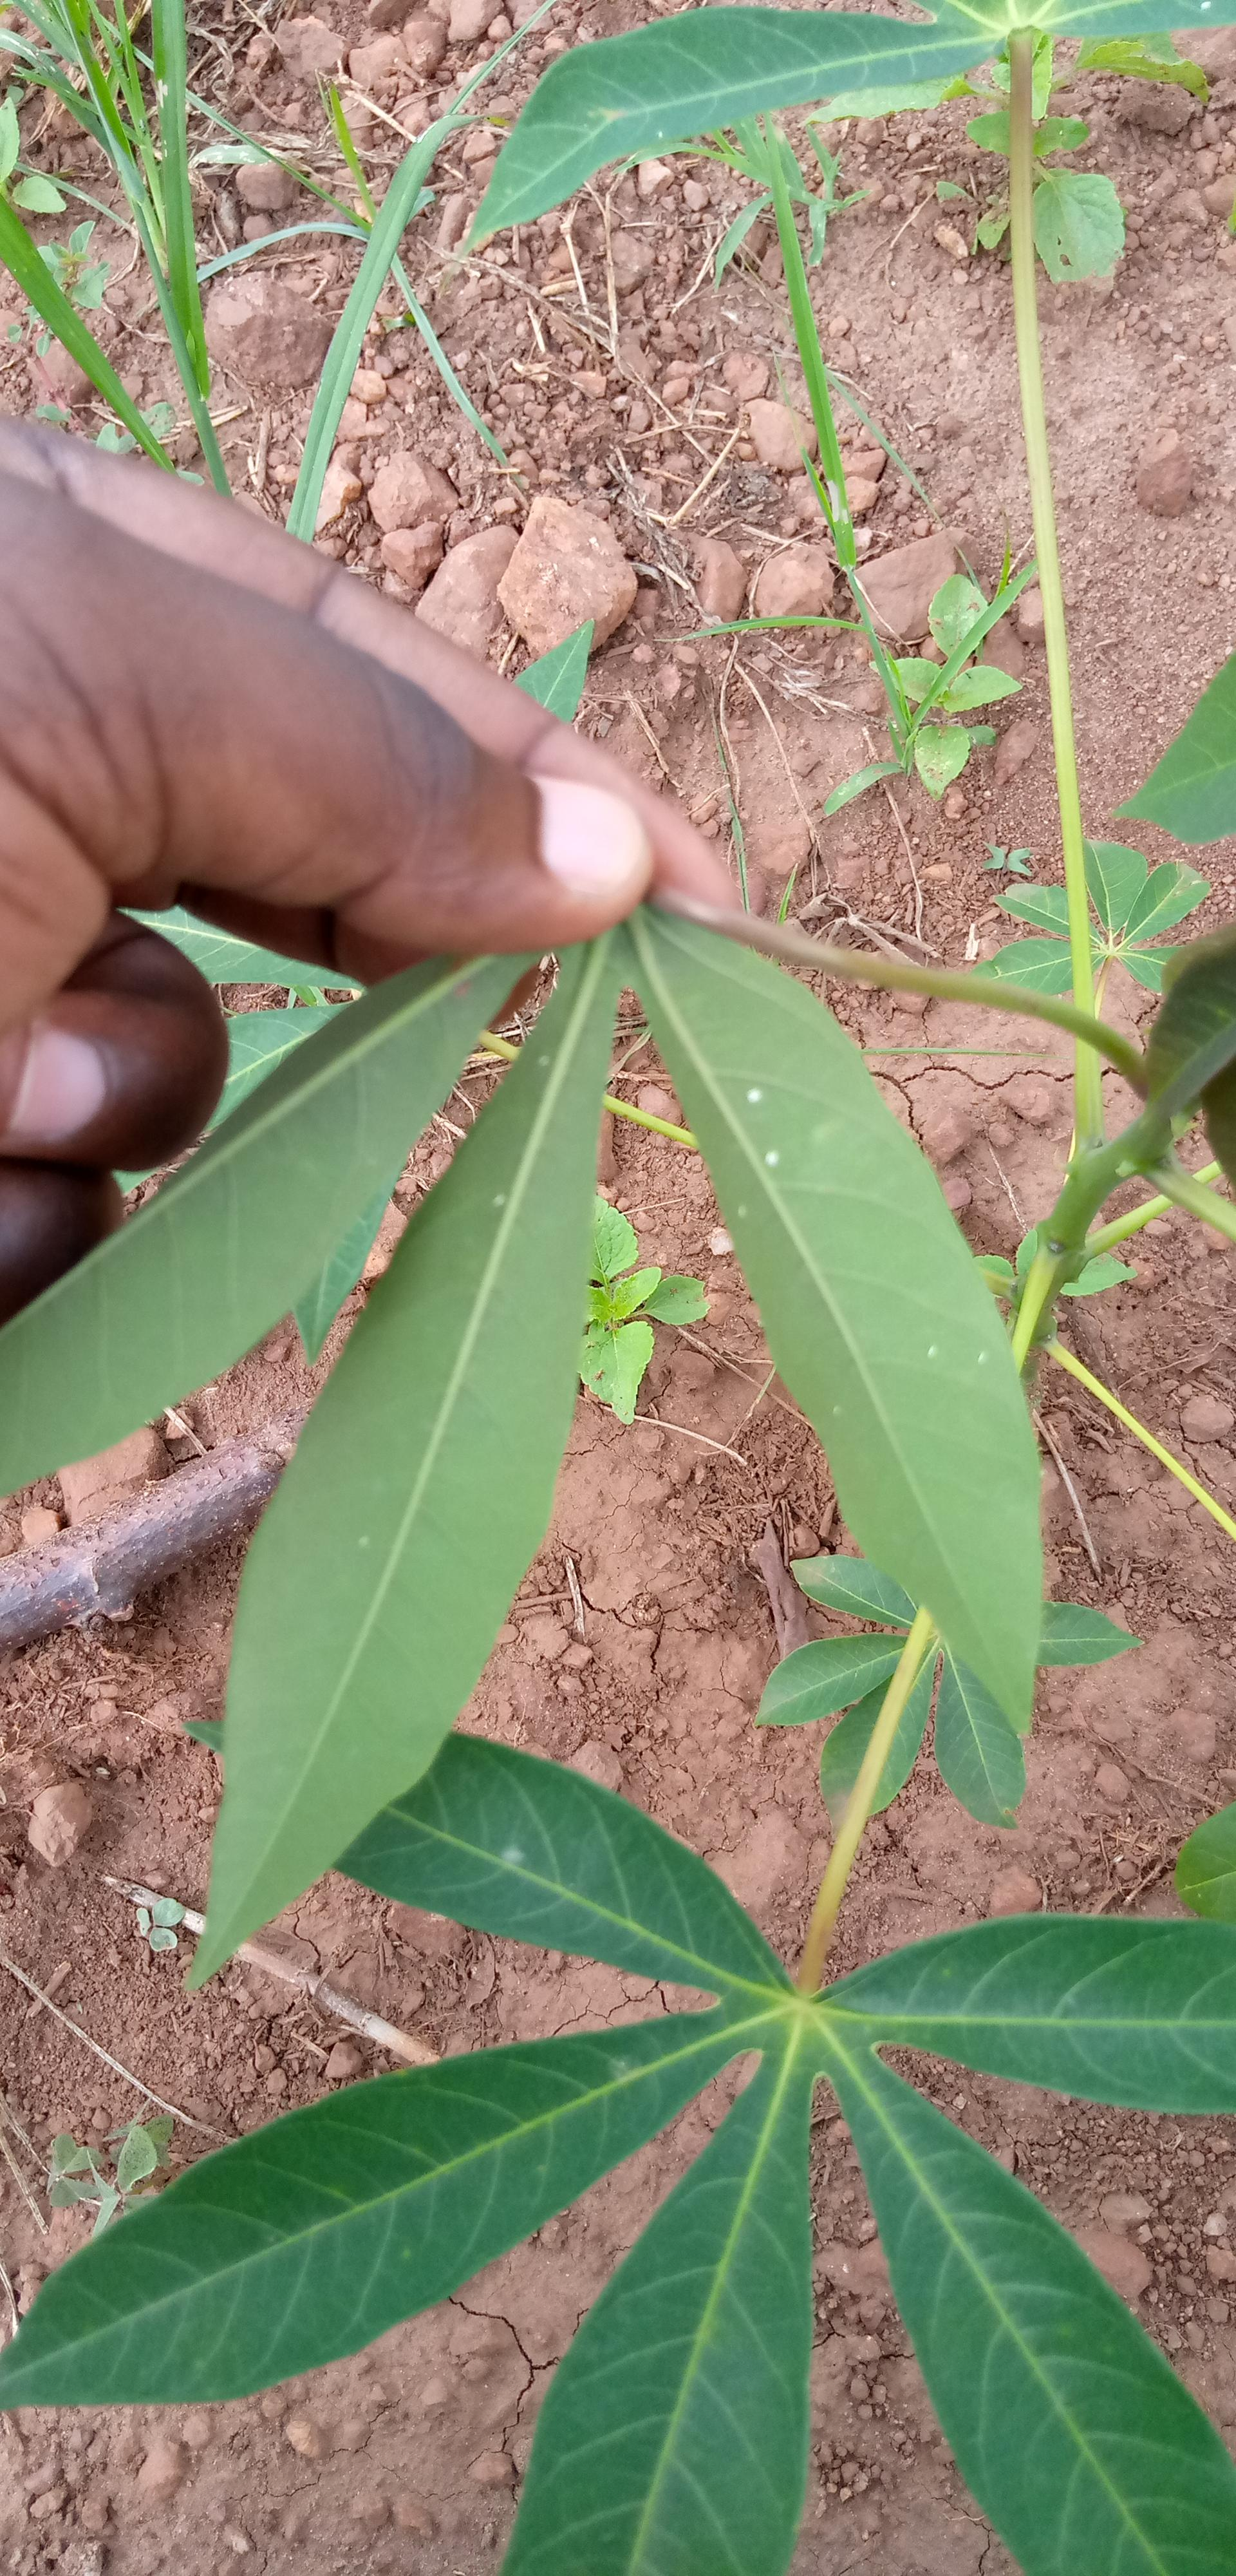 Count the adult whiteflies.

9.